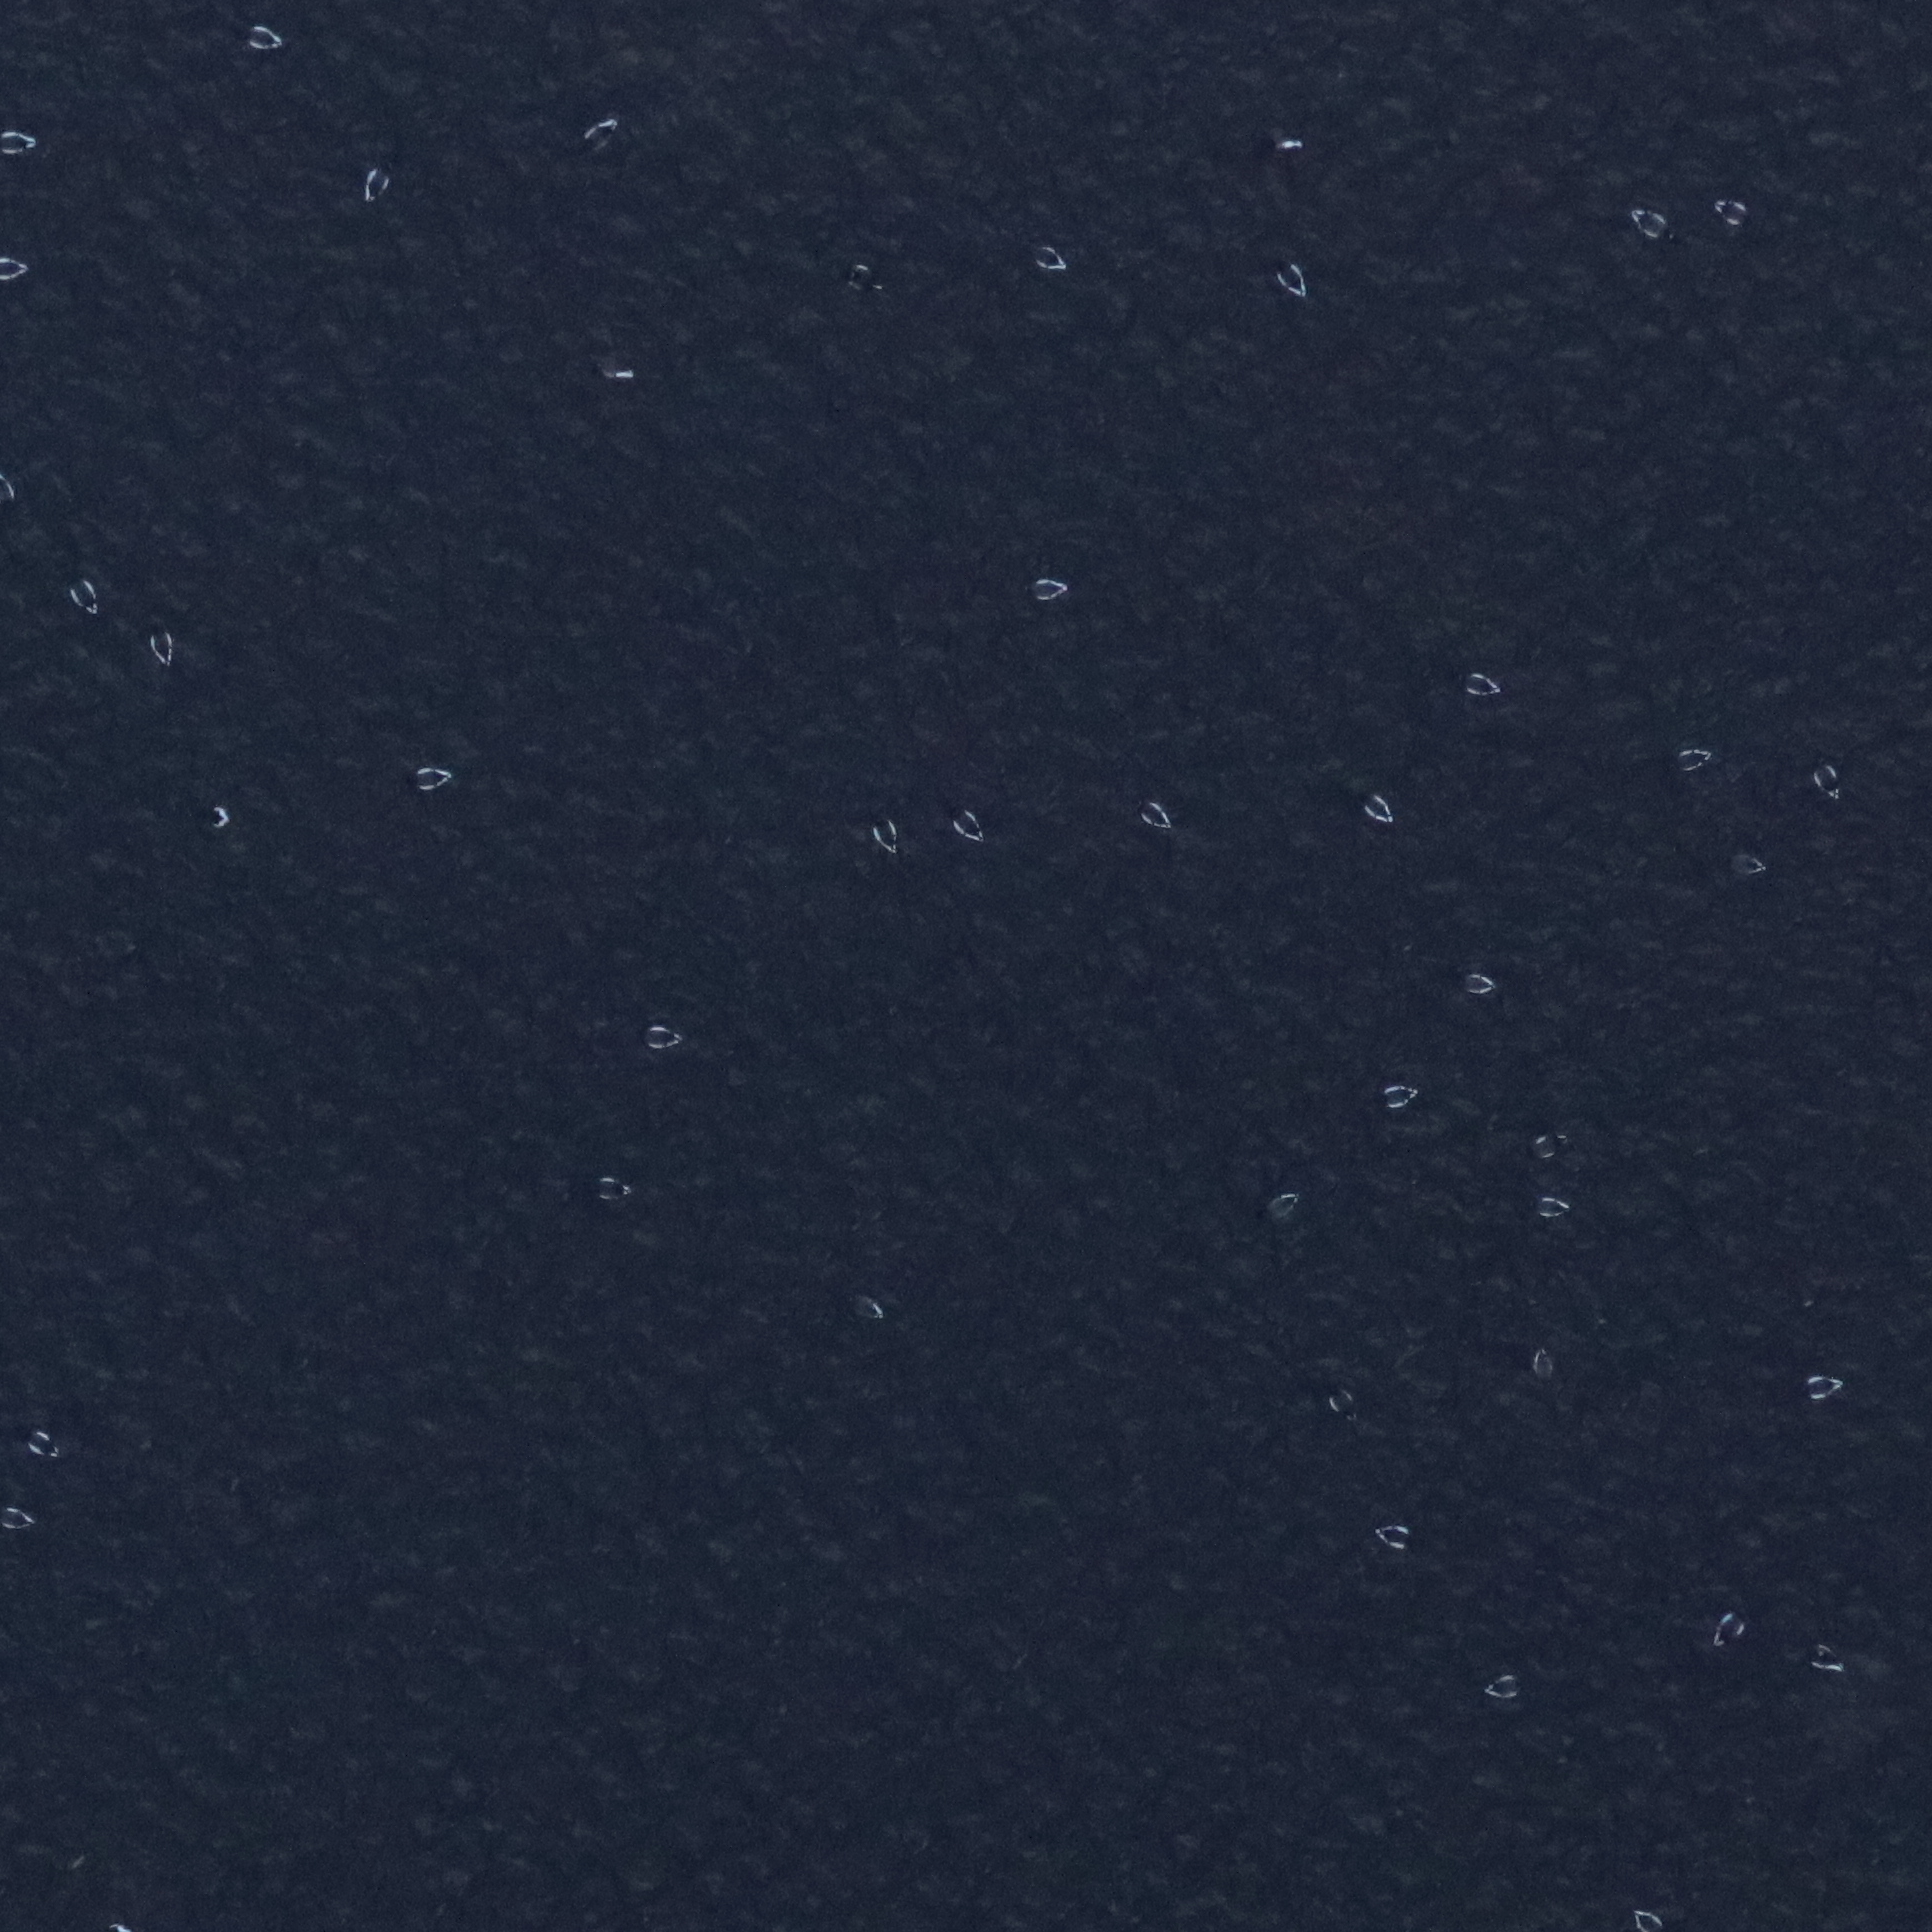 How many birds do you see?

43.